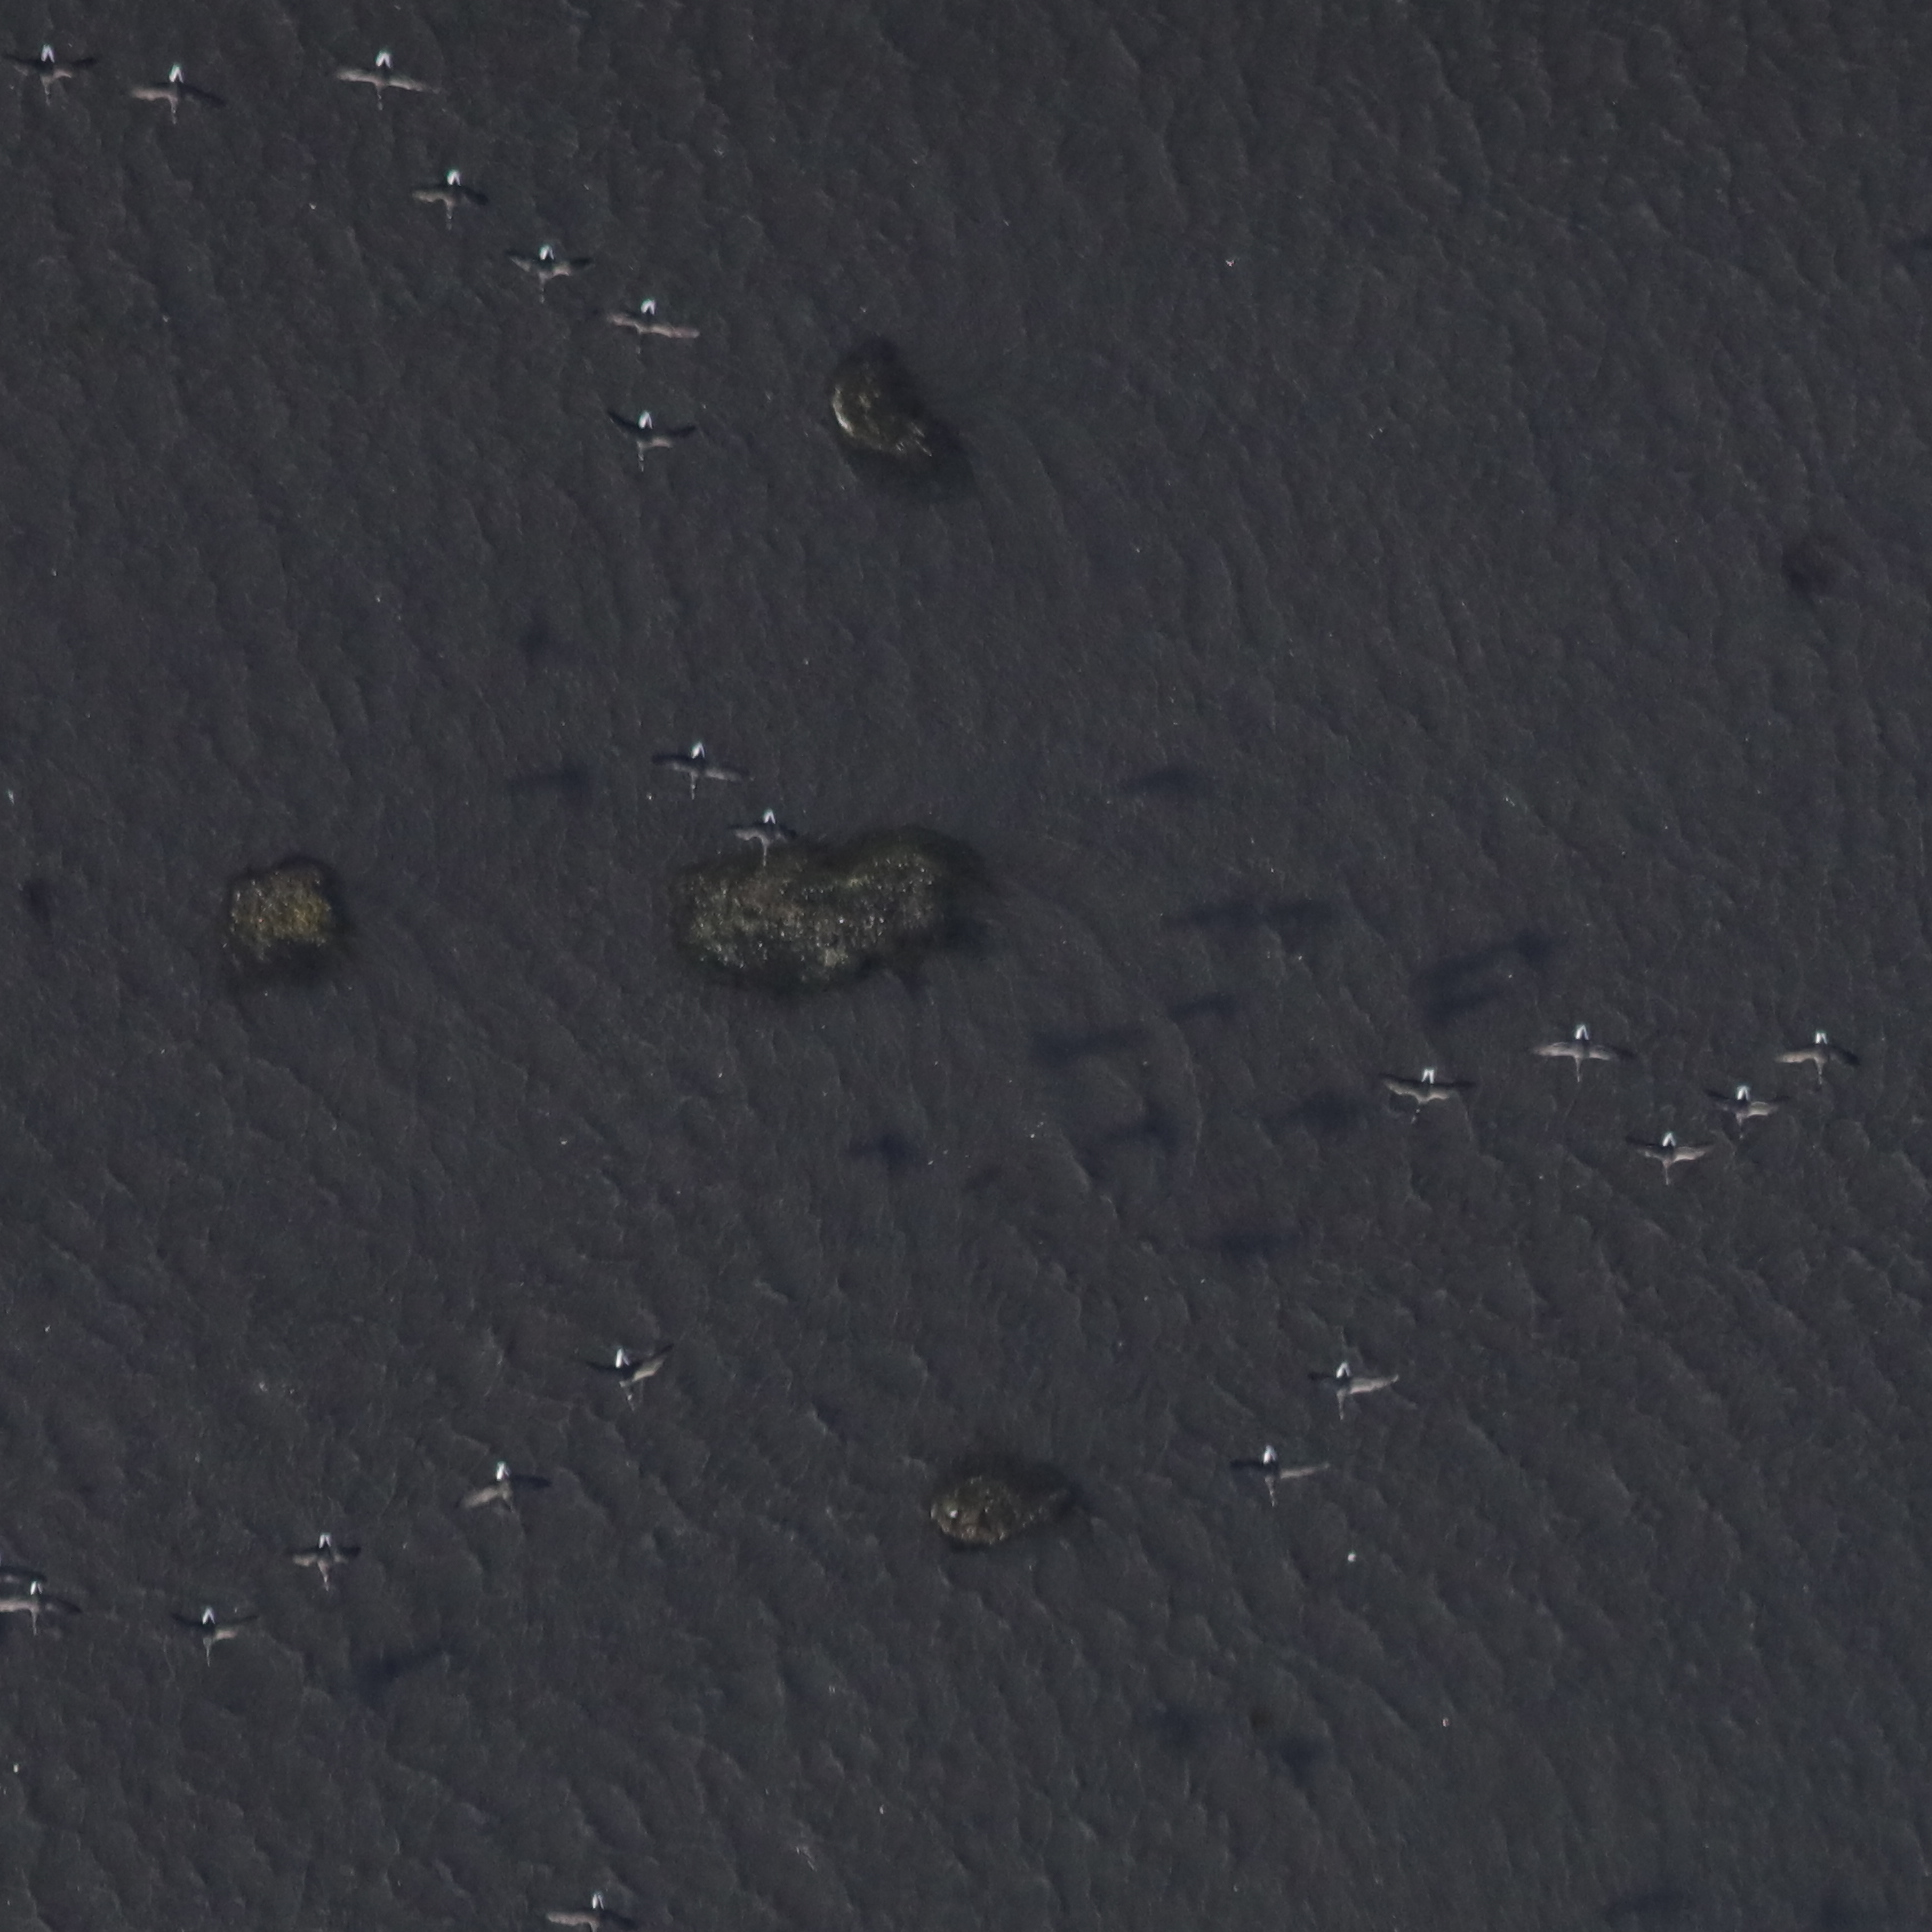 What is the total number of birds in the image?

22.